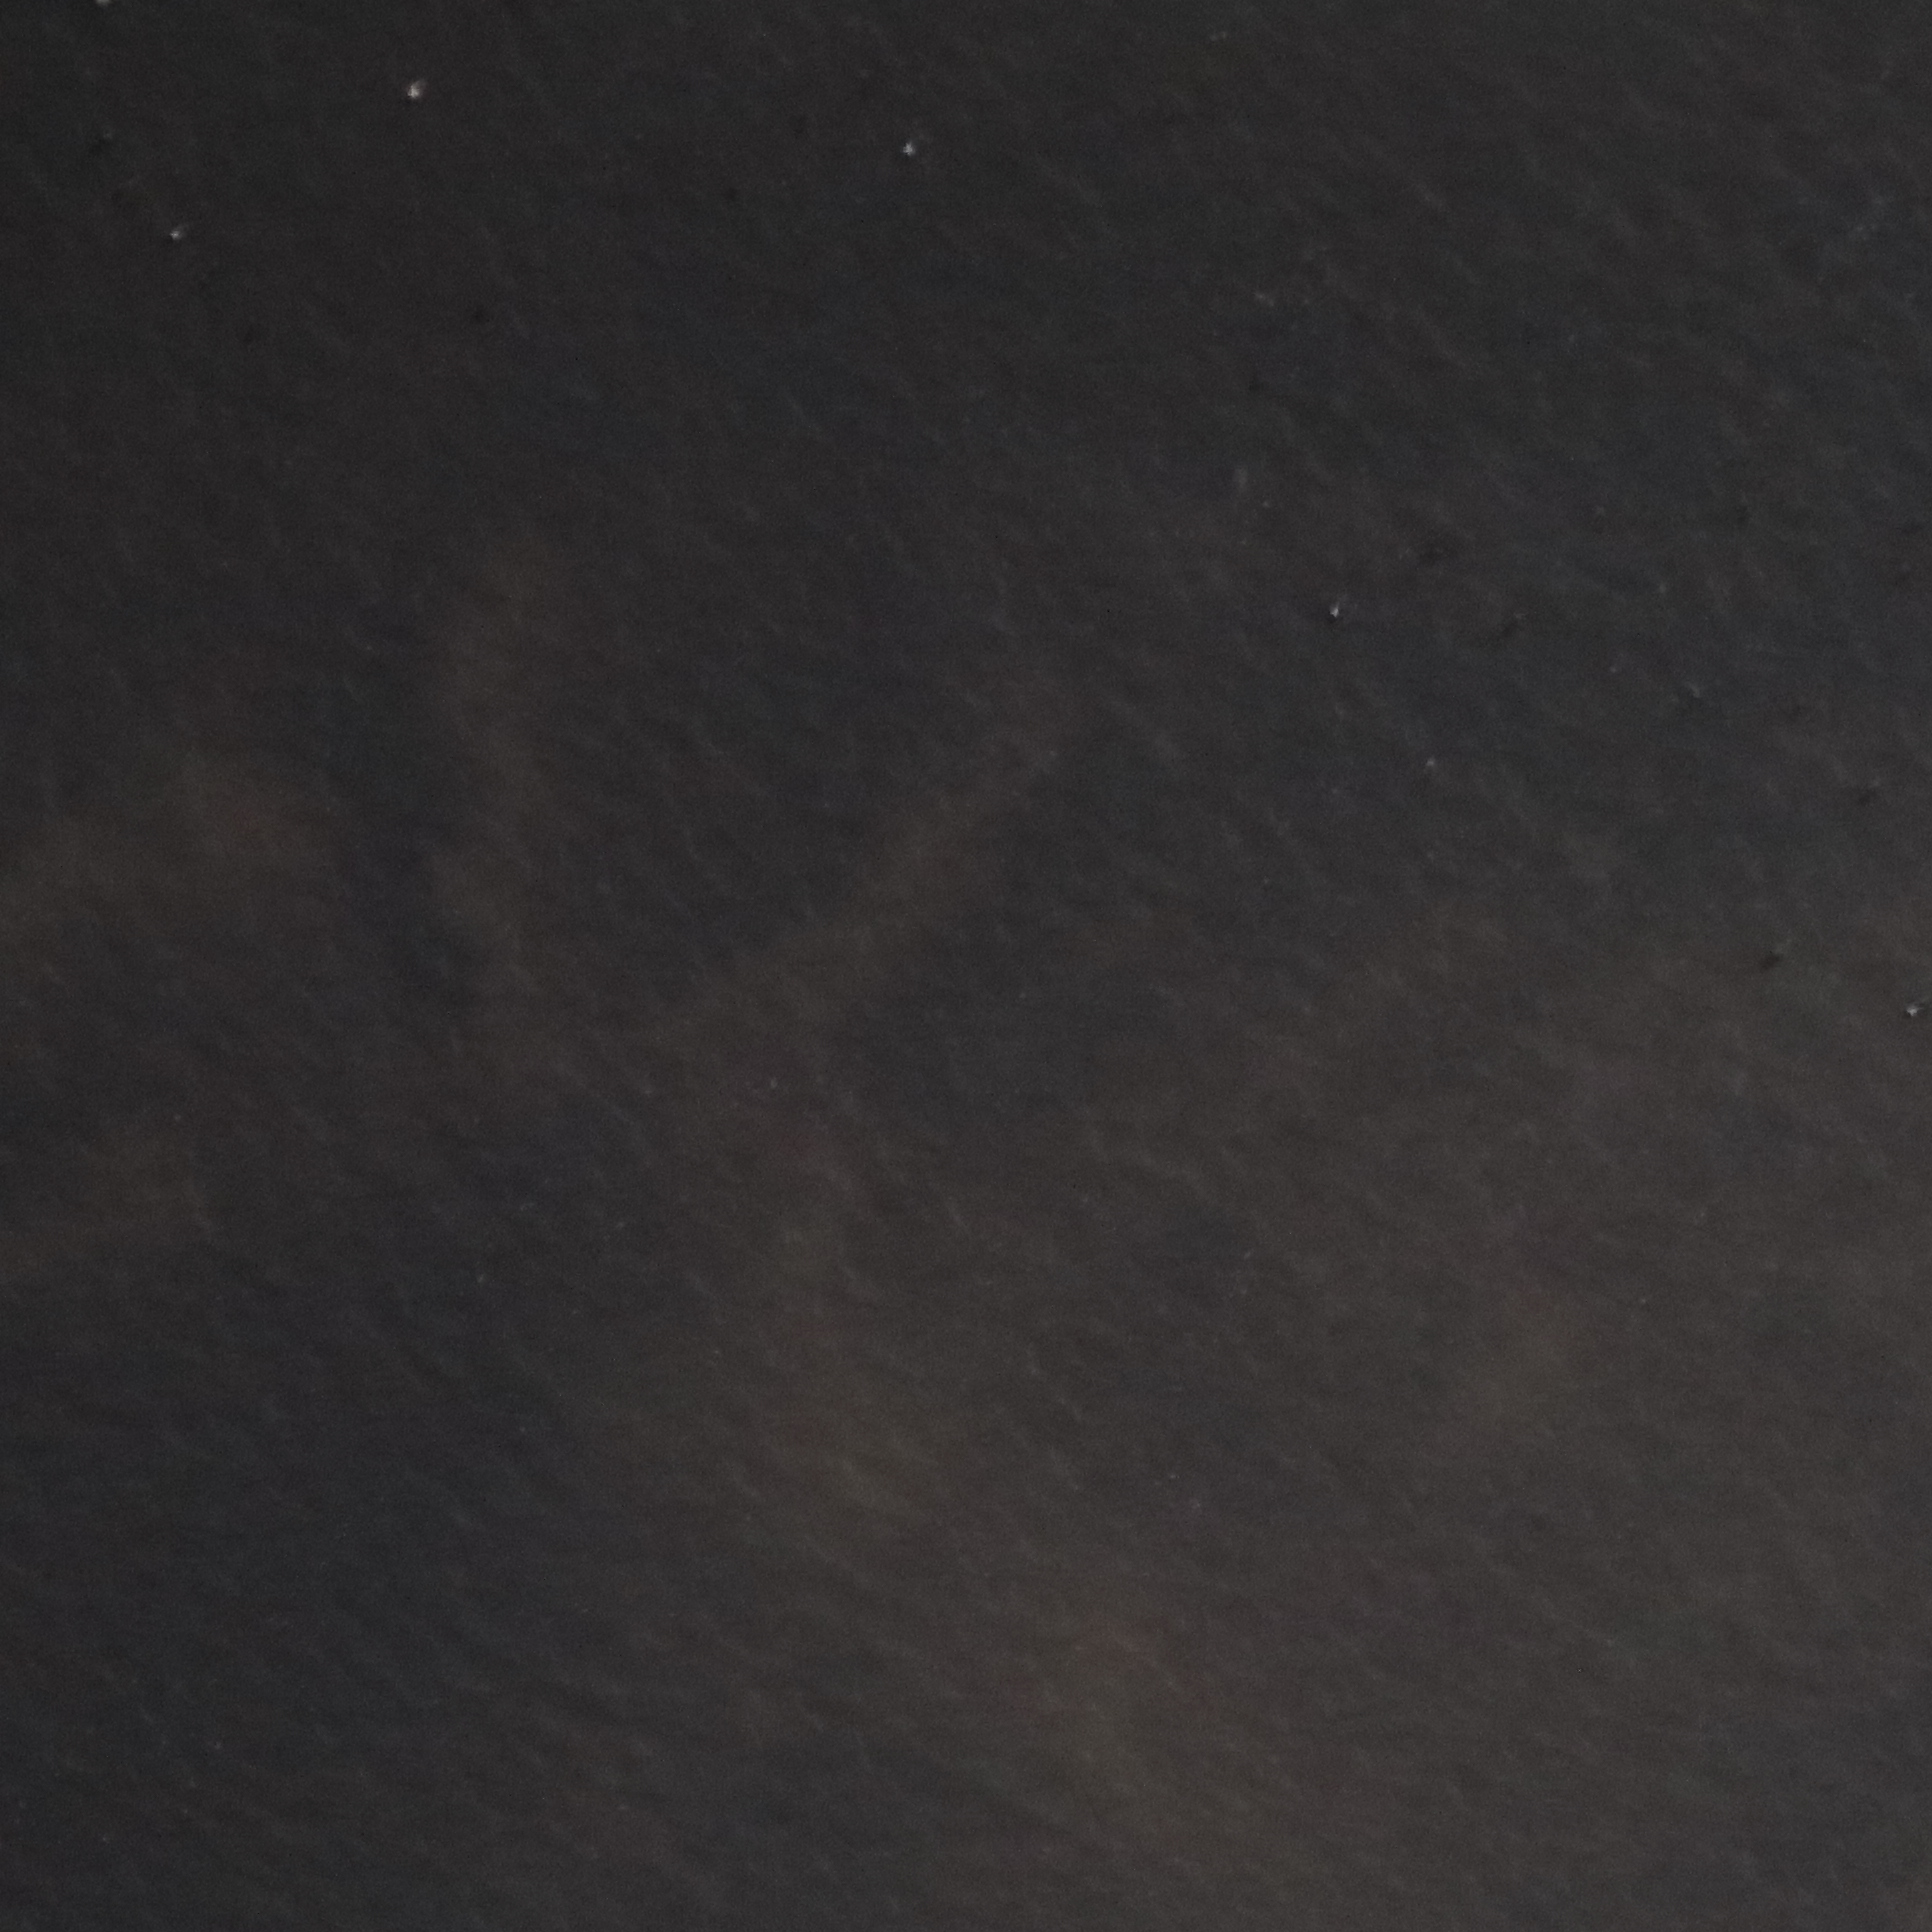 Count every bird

24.